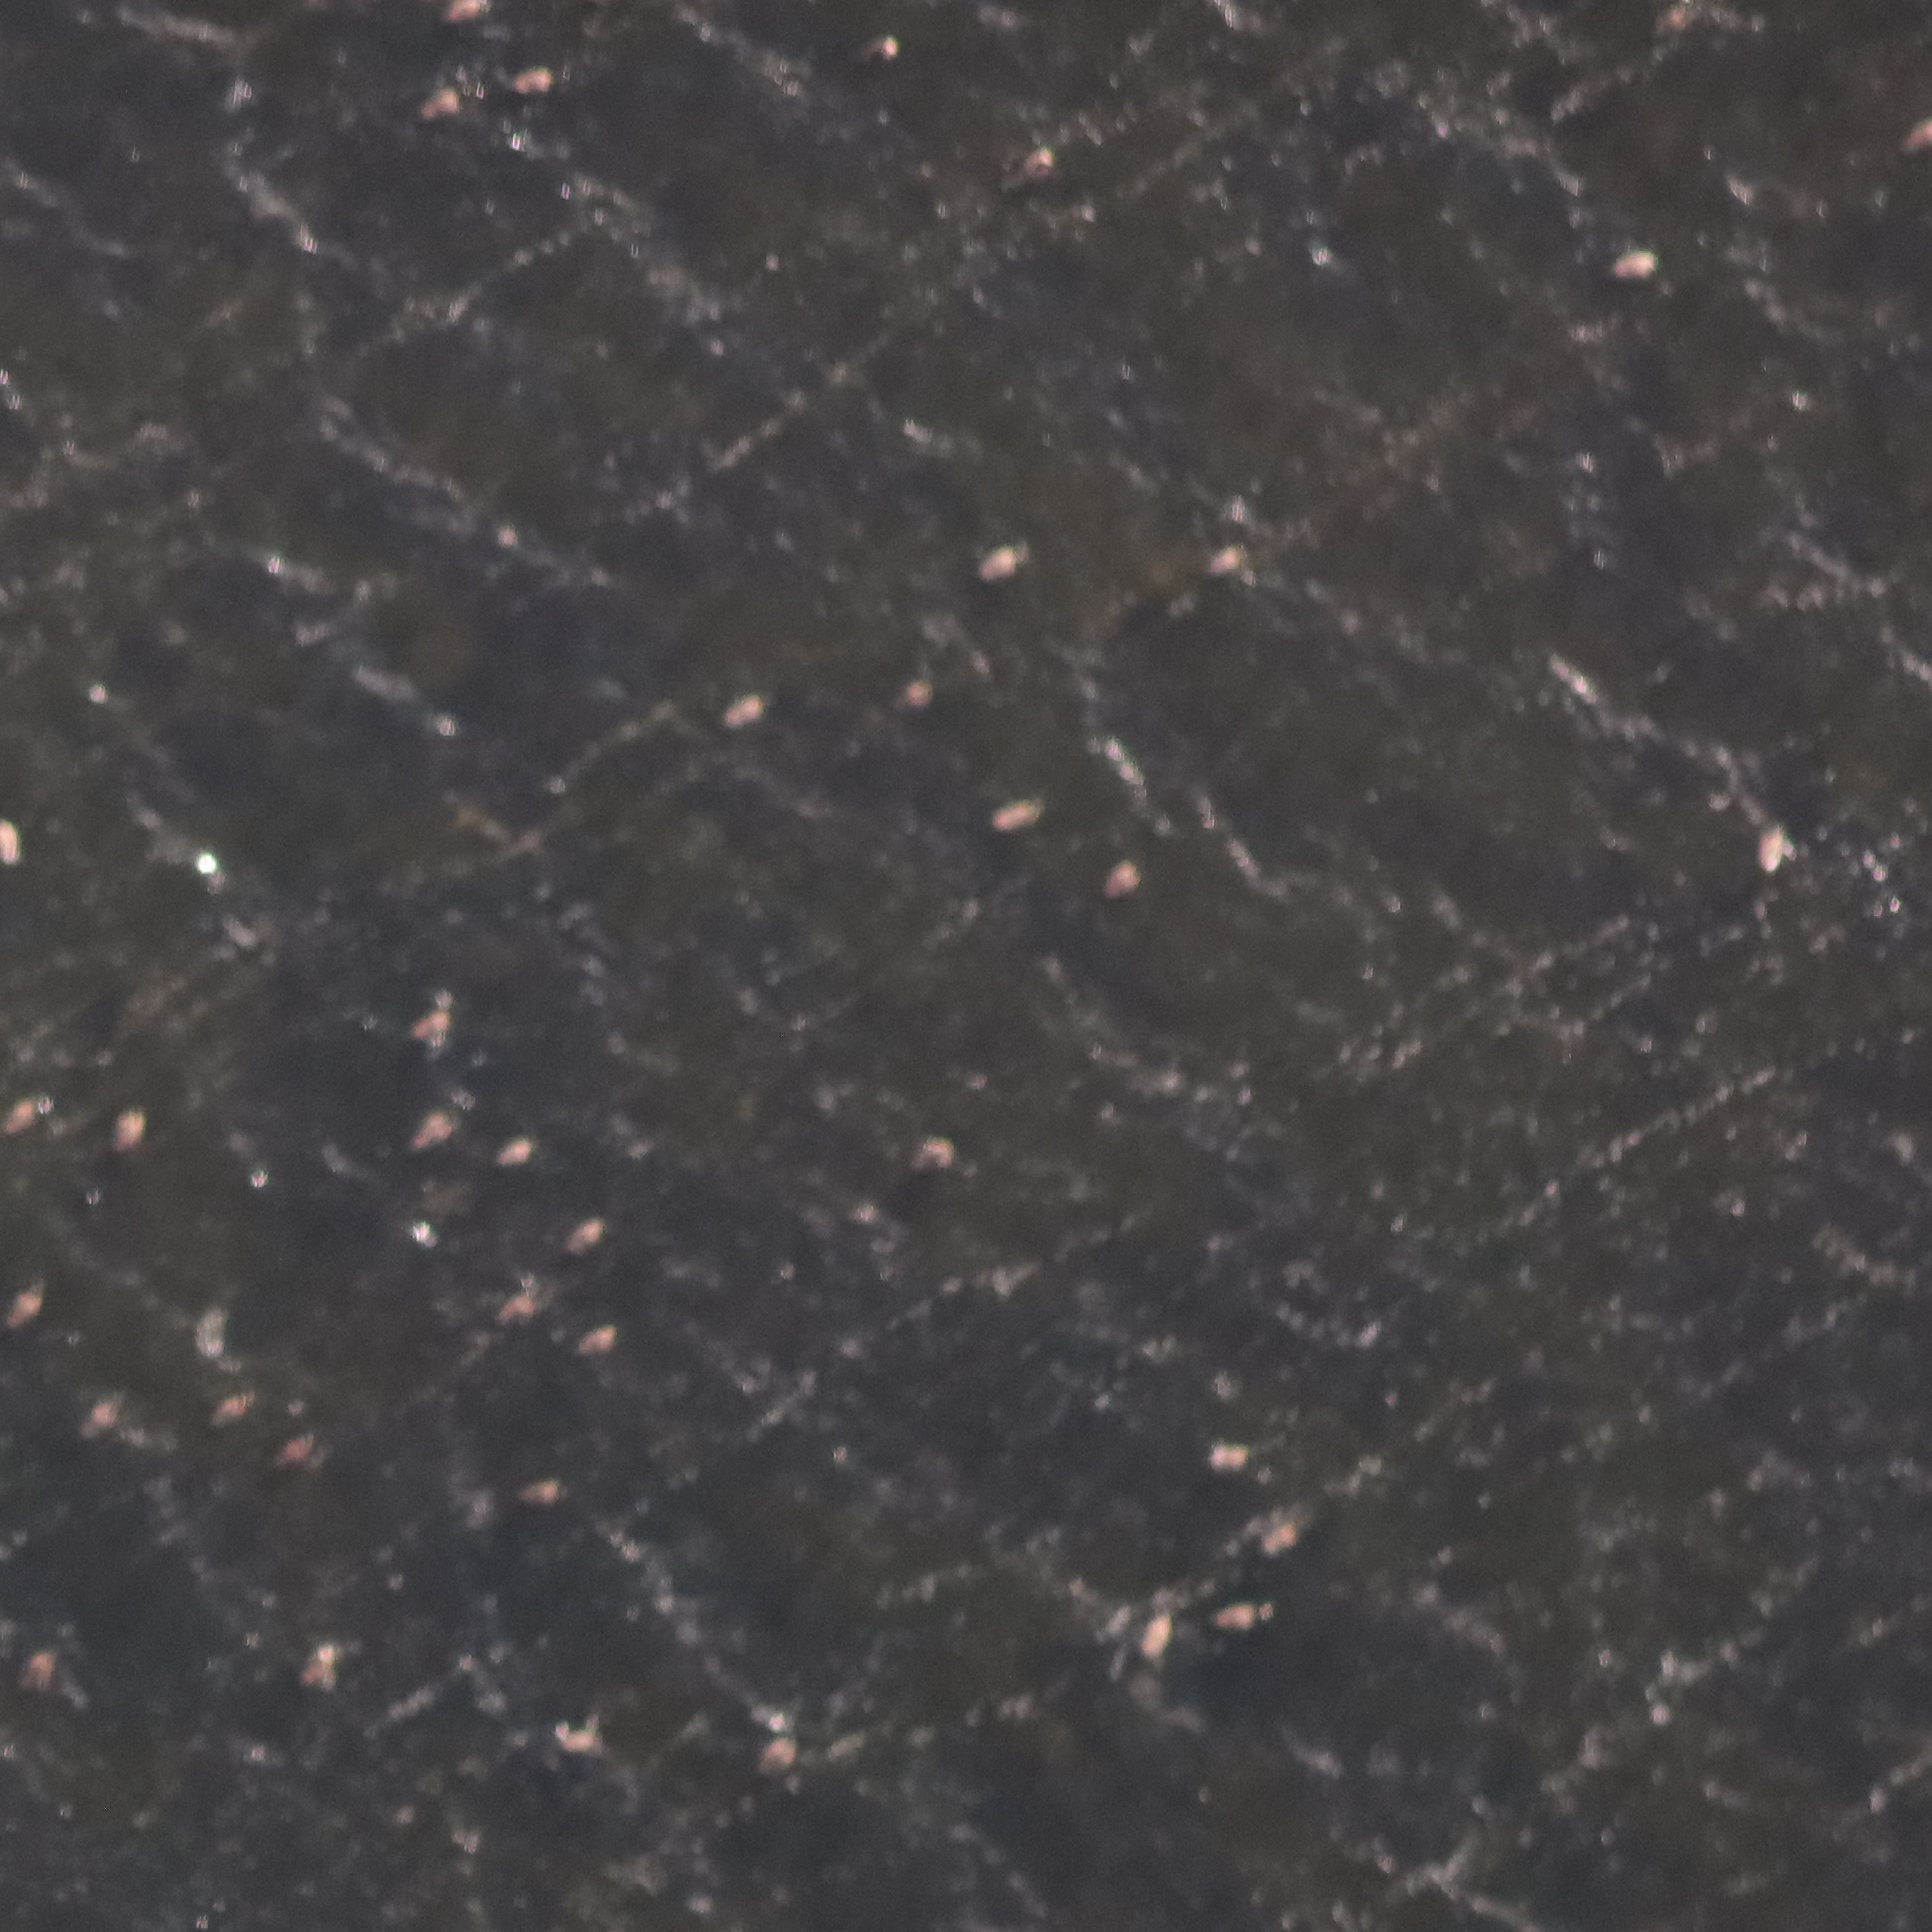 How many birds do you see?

37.